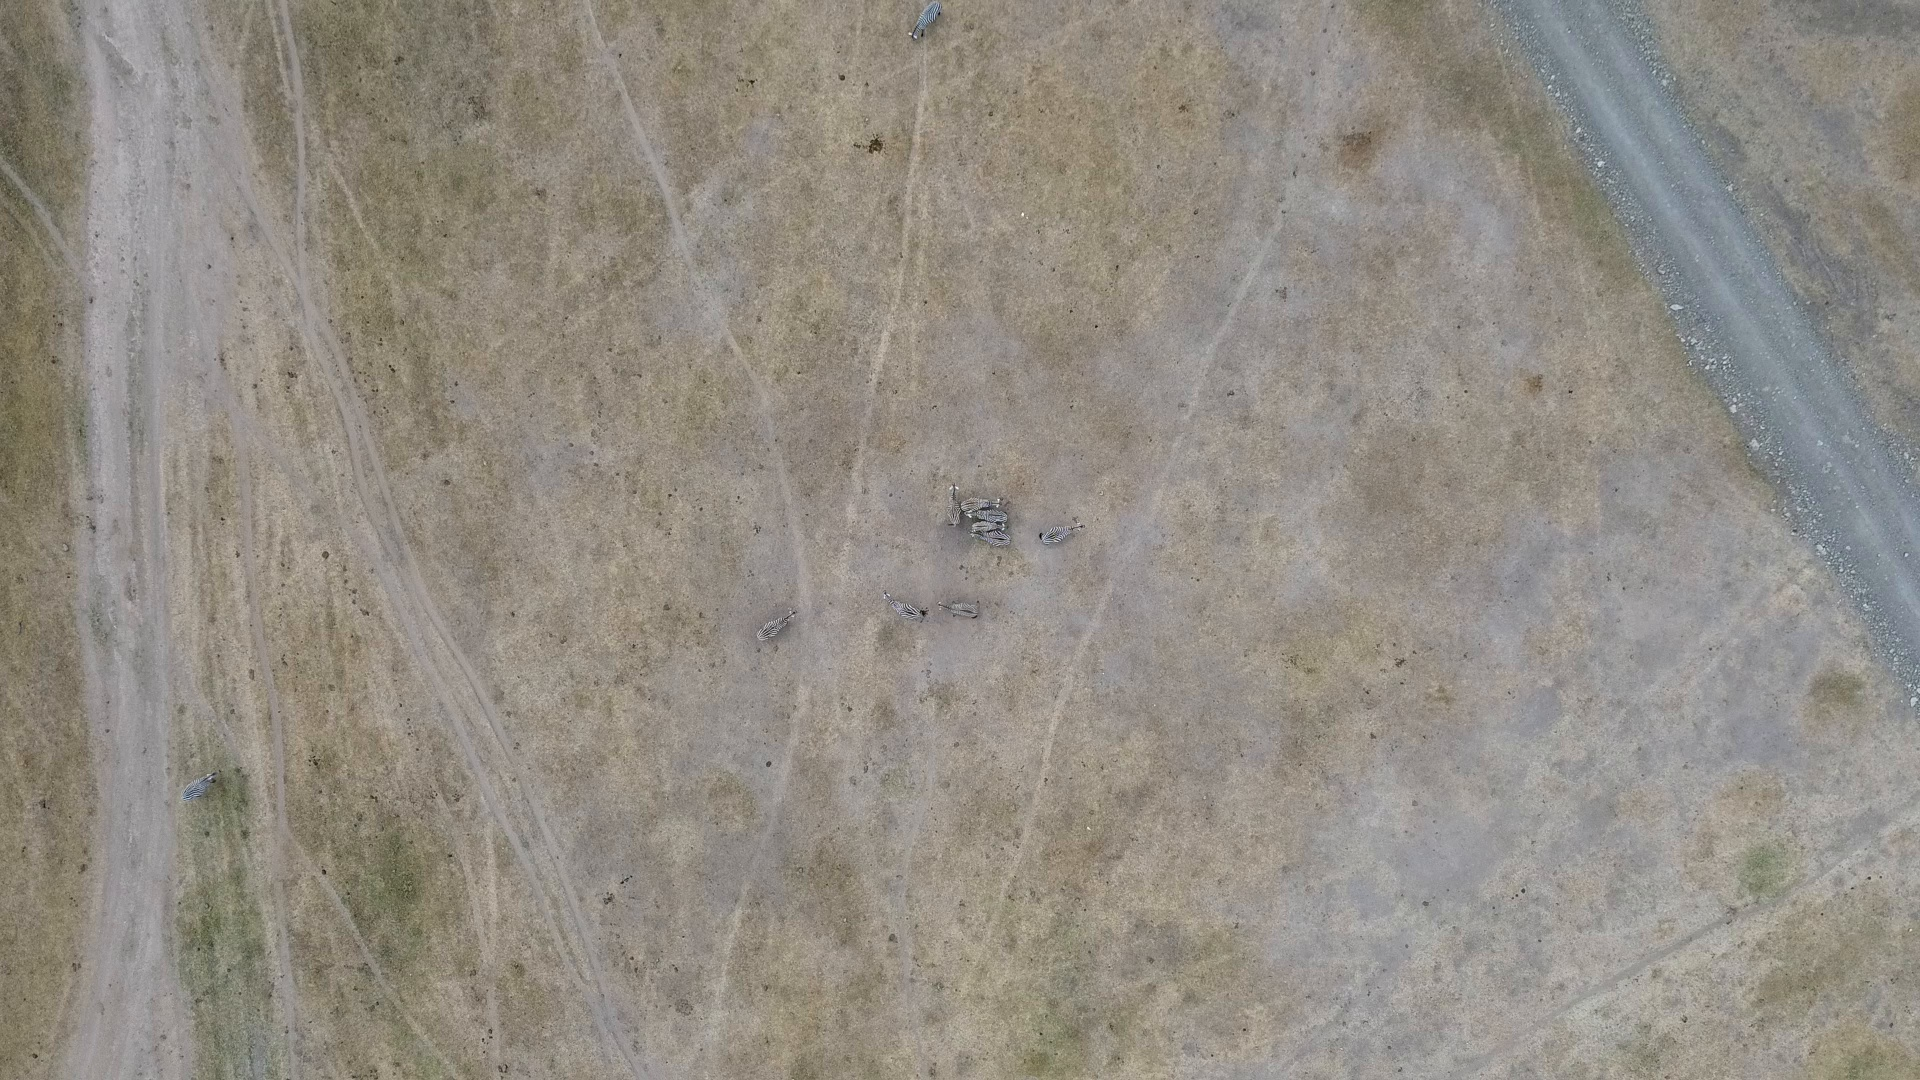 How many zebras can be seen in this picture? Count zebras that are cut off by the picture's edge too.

11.